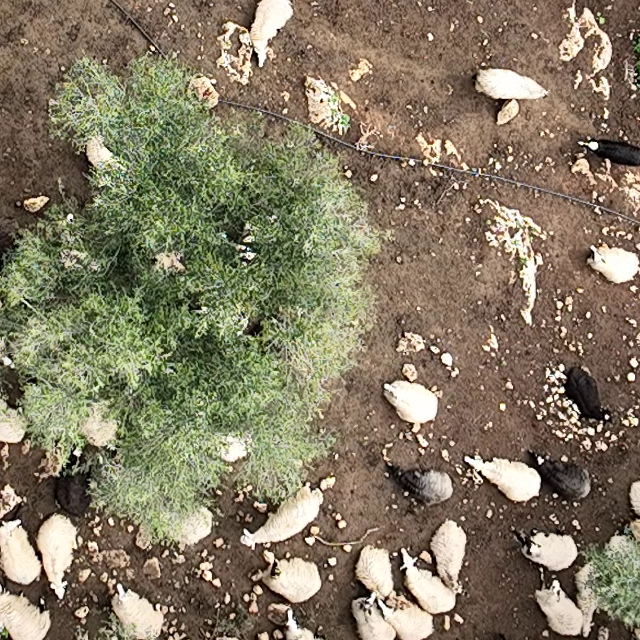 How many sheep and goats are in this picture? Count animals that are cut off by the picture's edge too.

36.